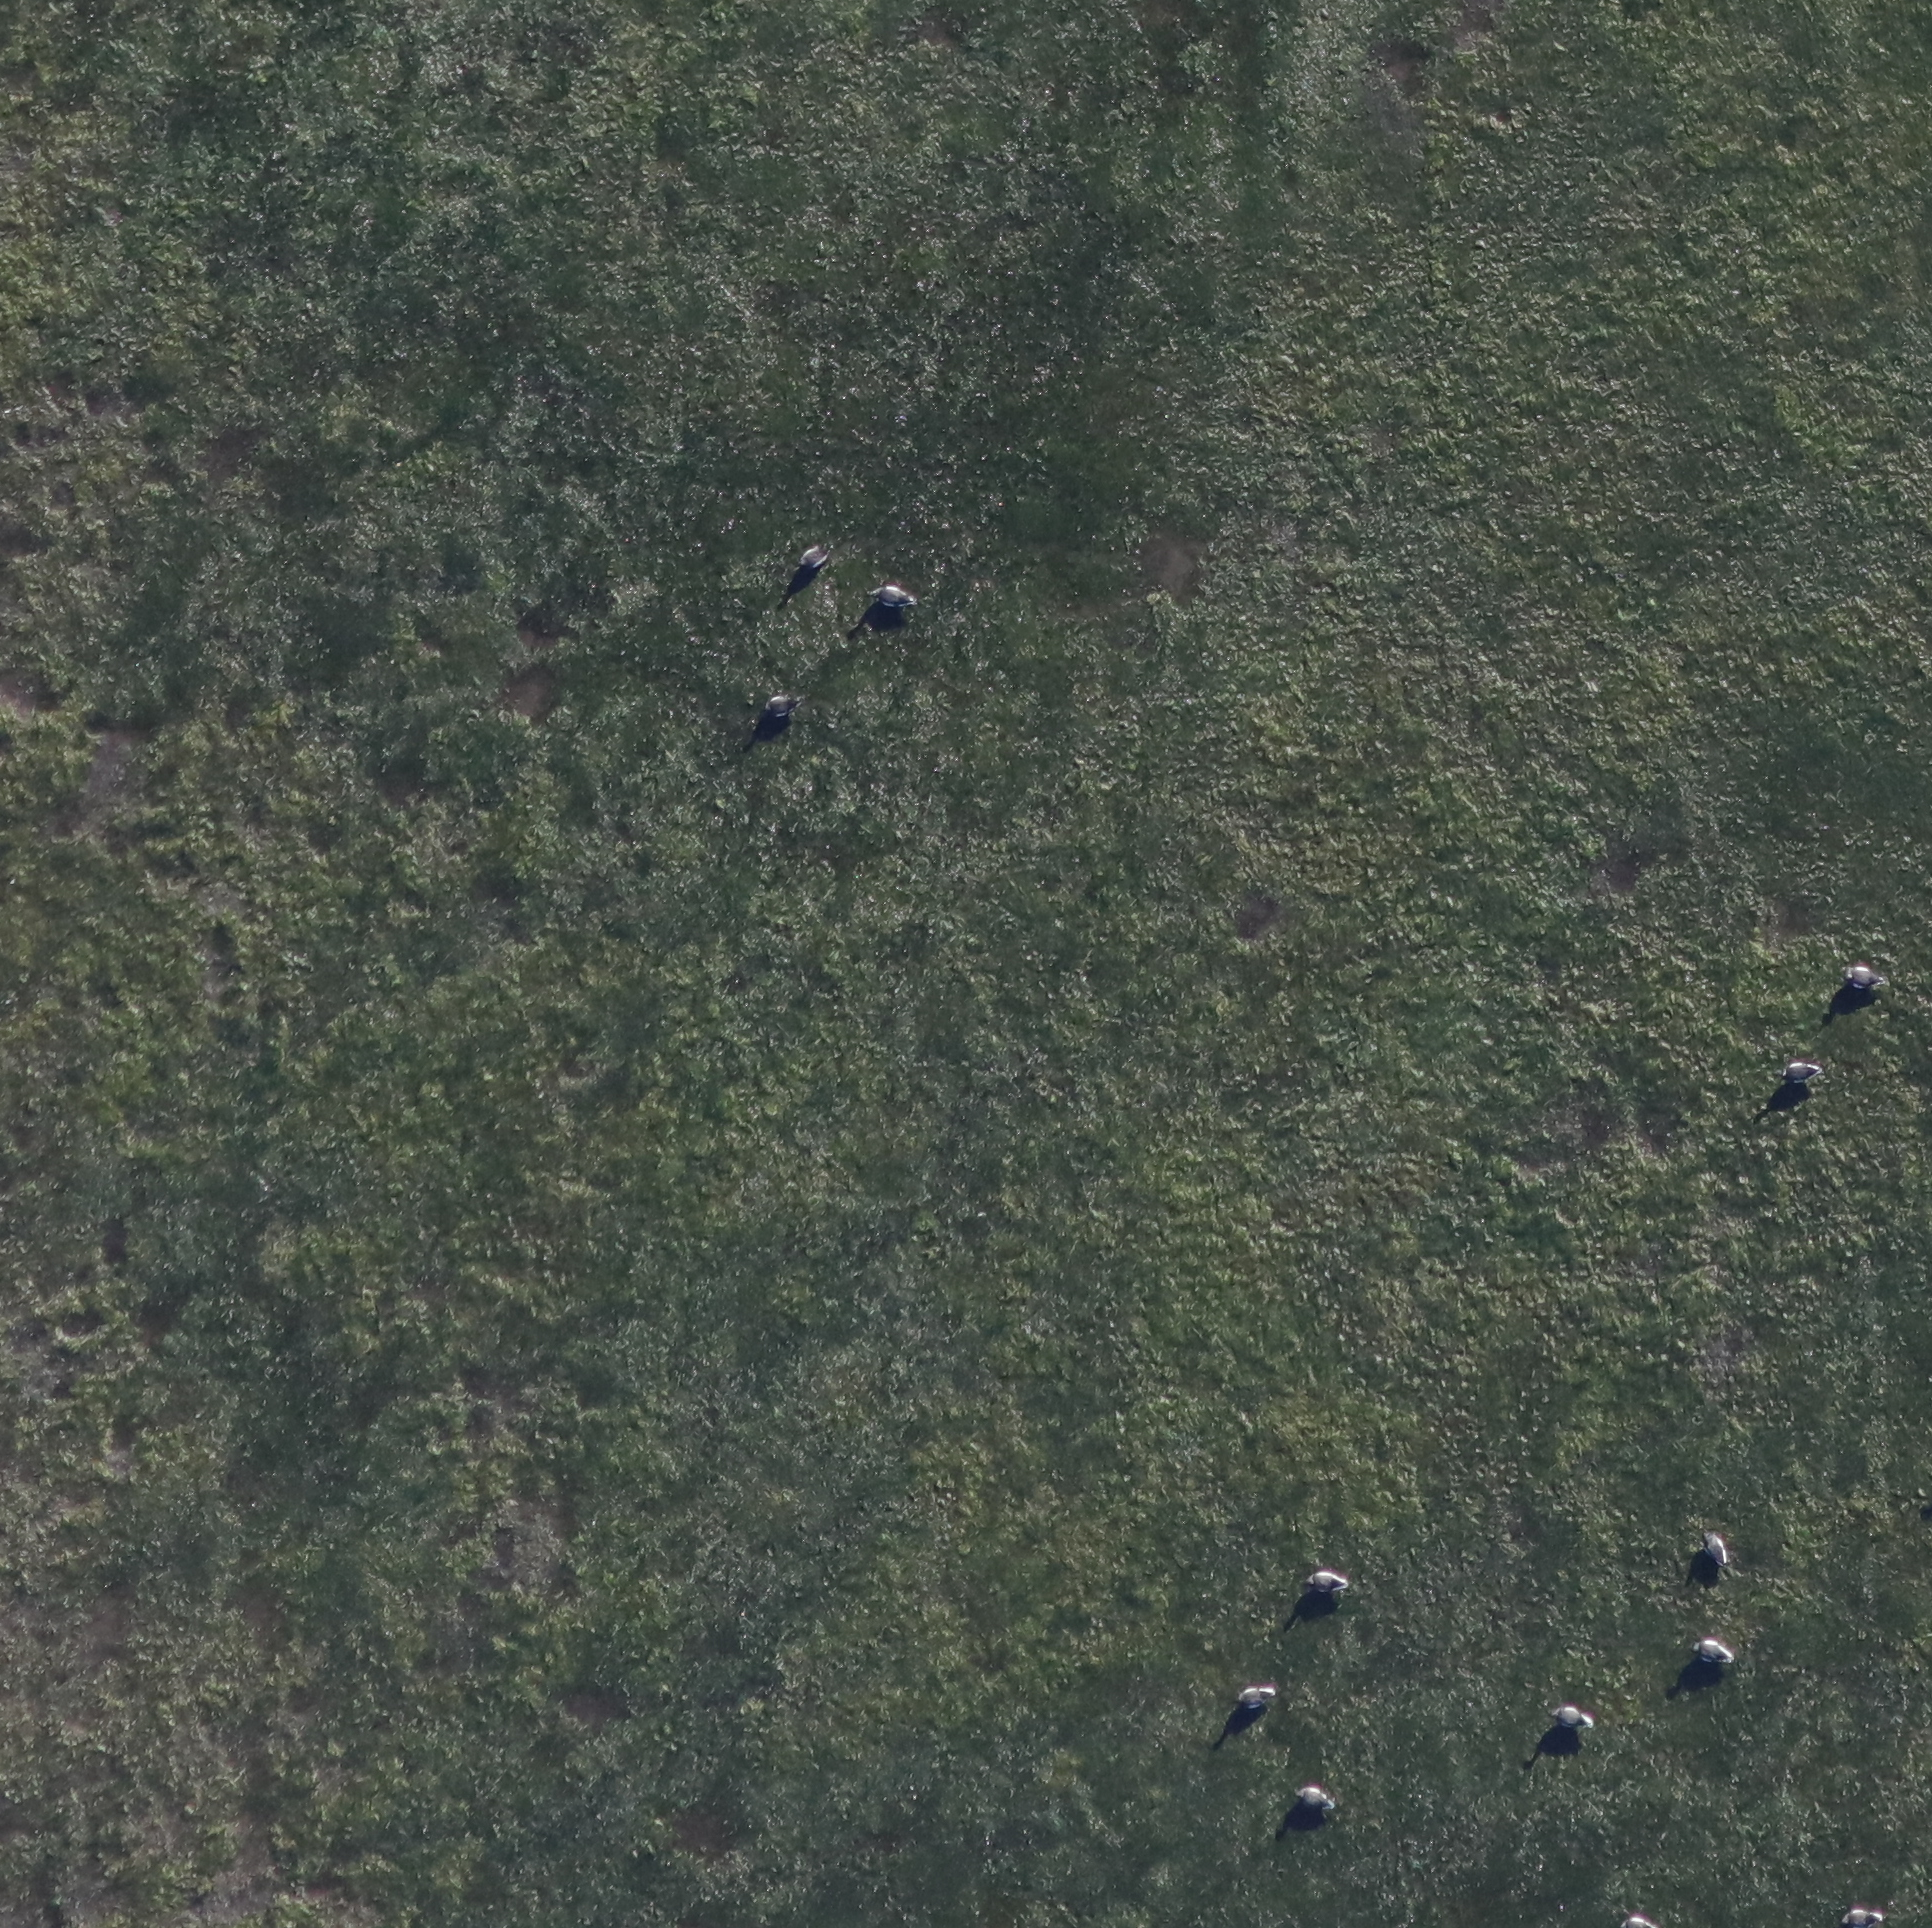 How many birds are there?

12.